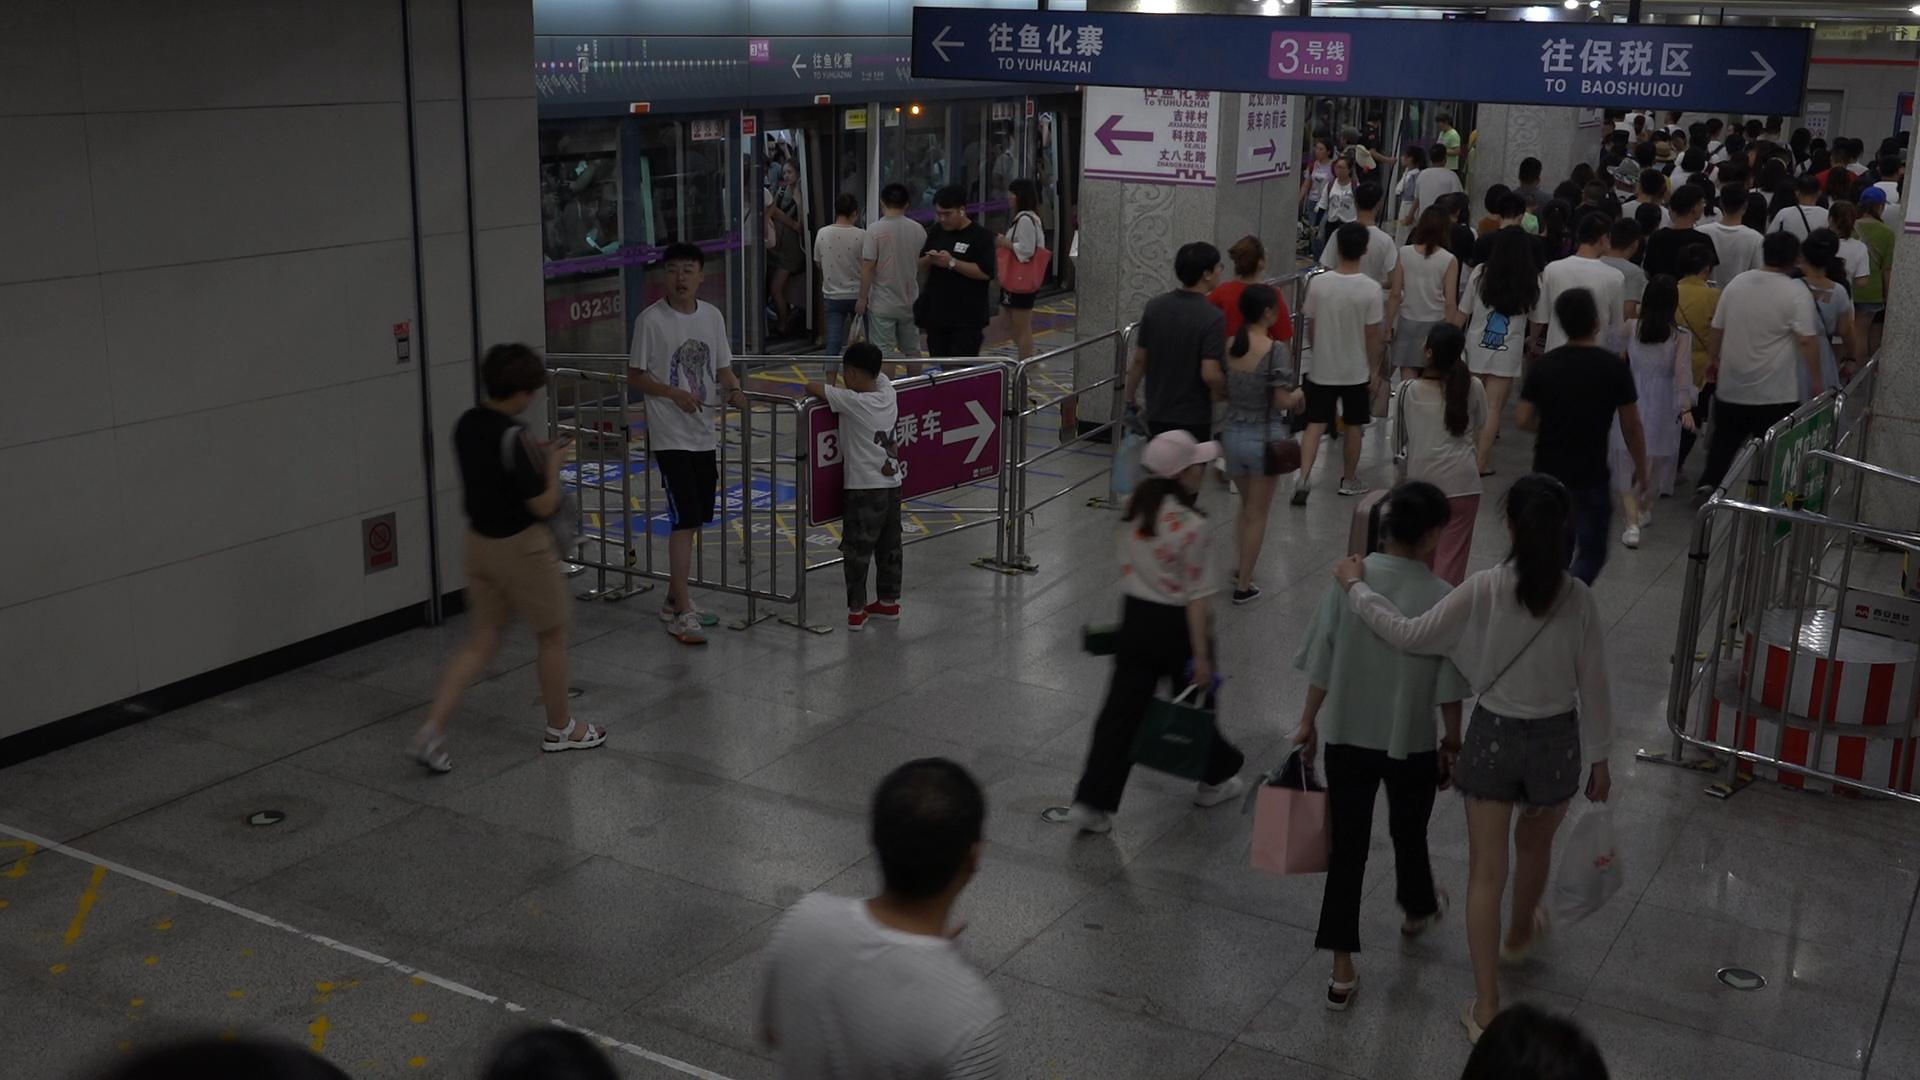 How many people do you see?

104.